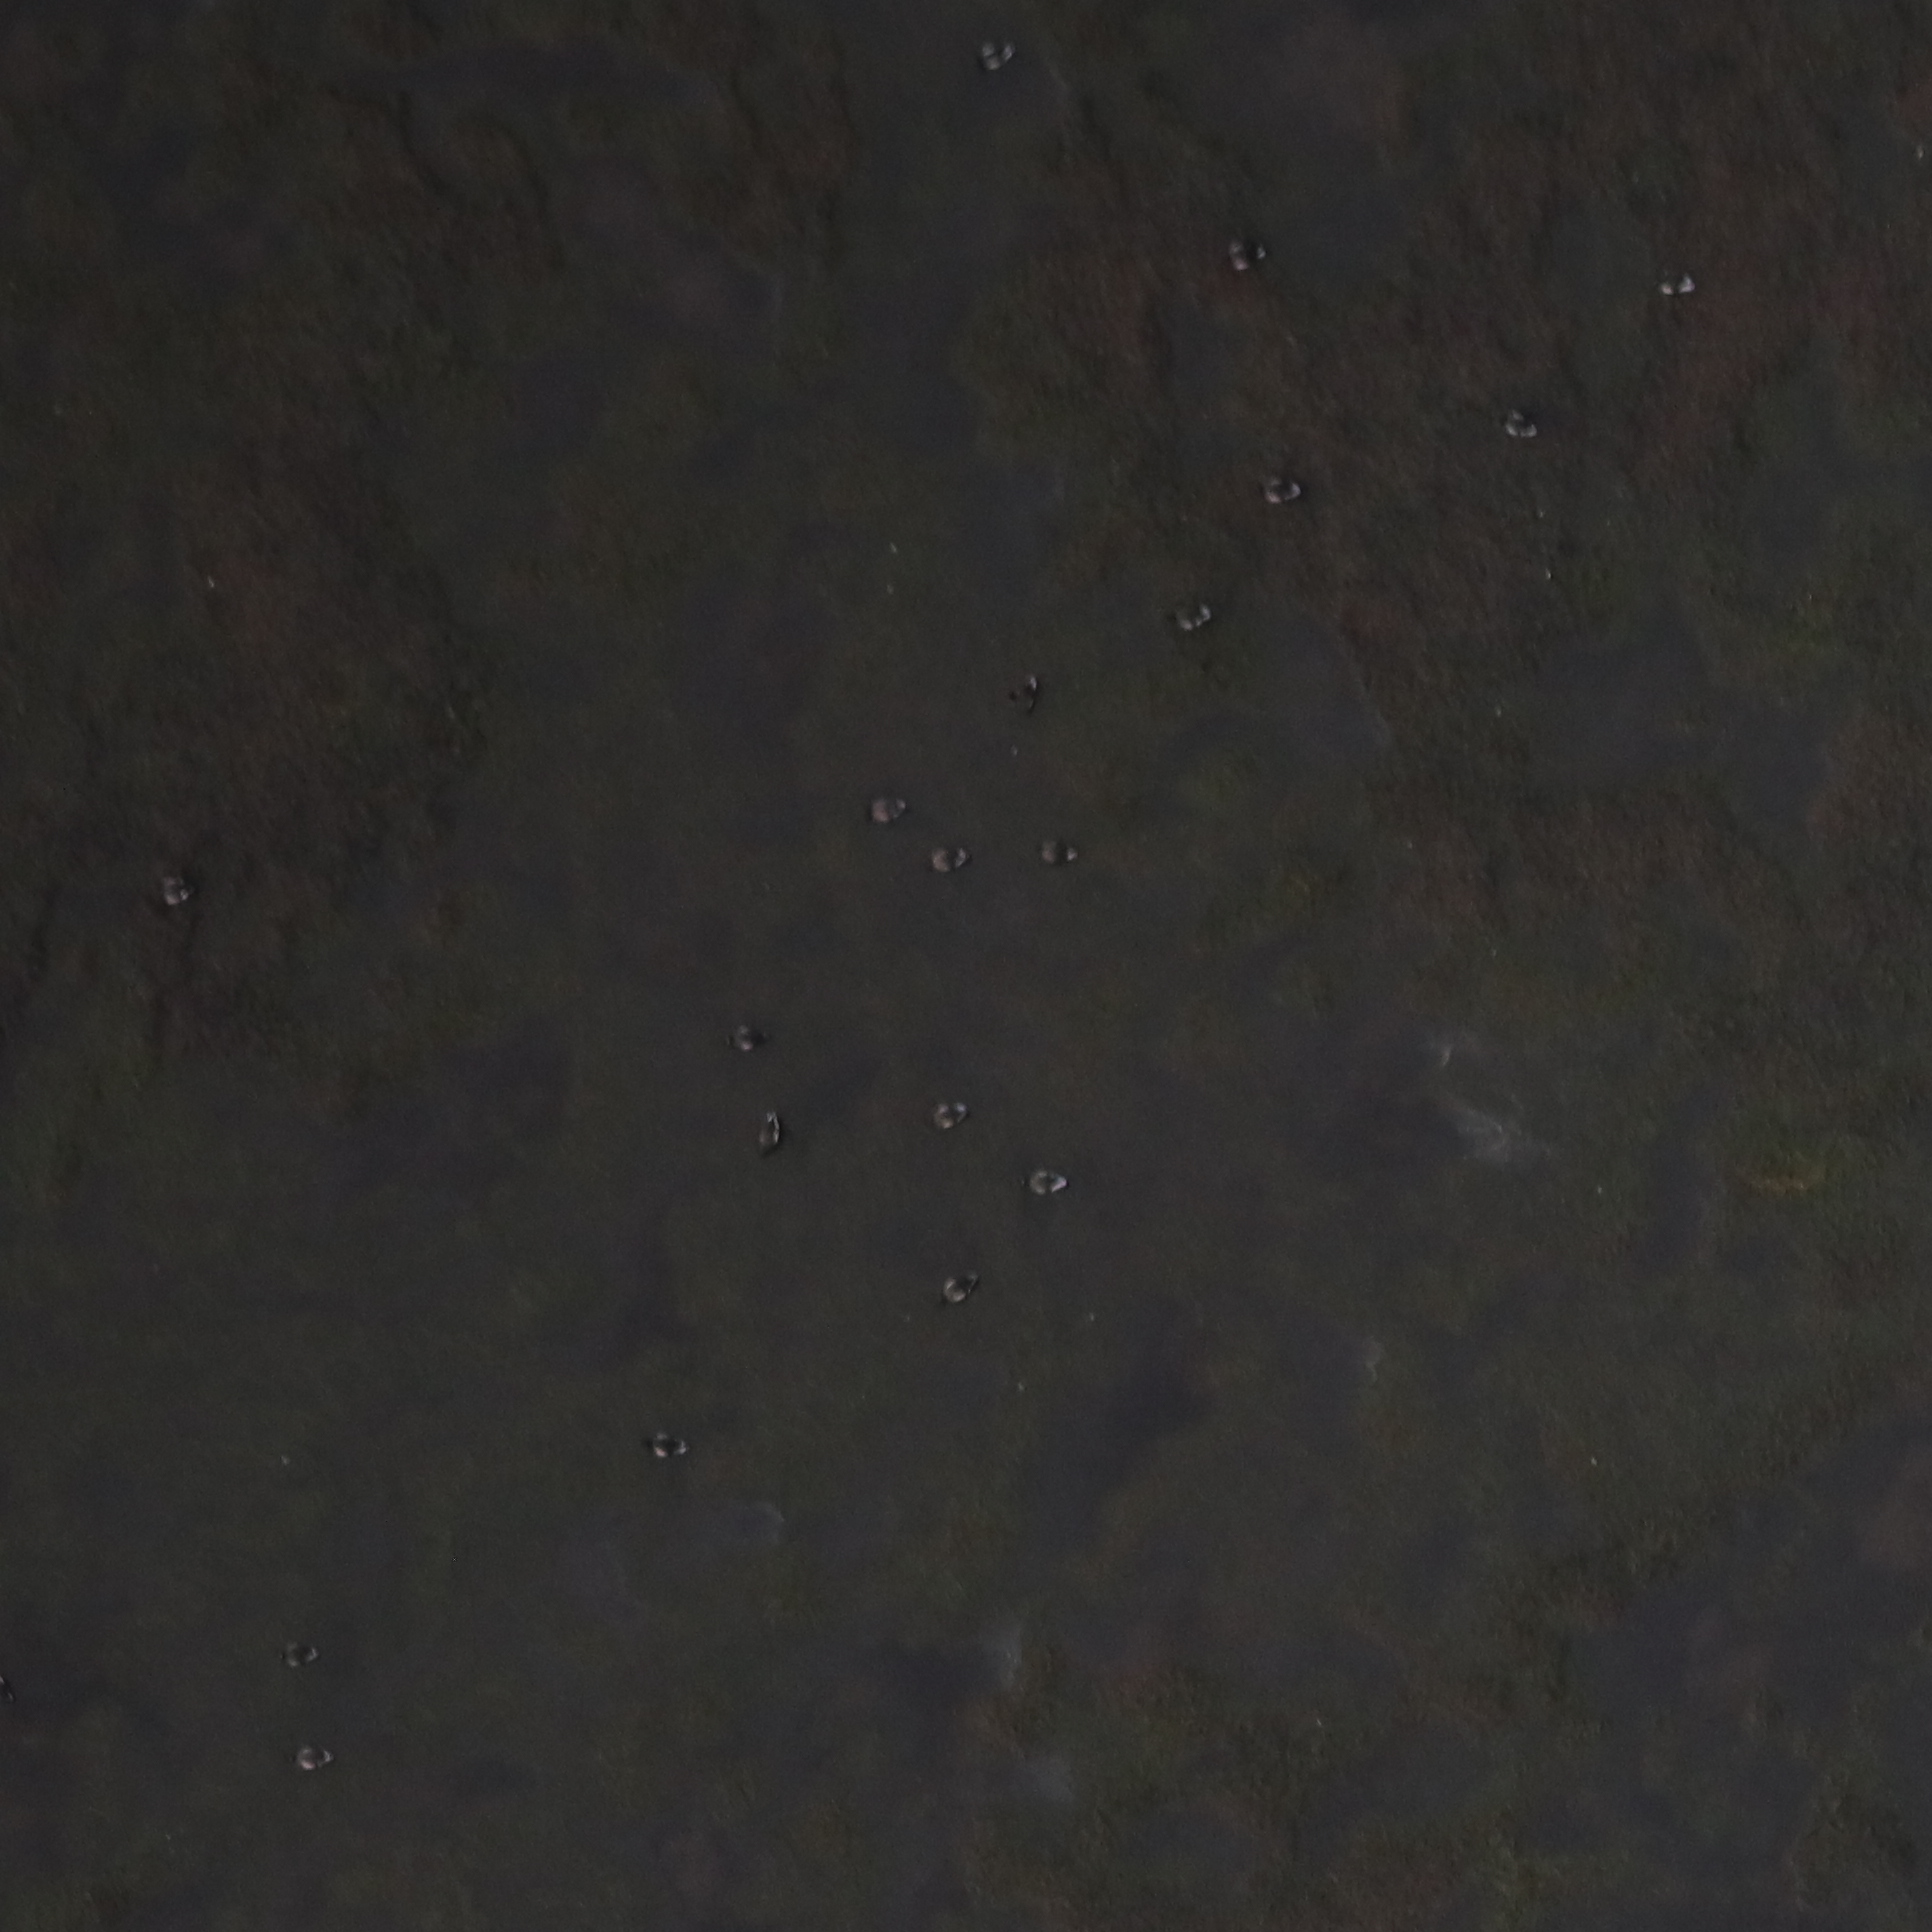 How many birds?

19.